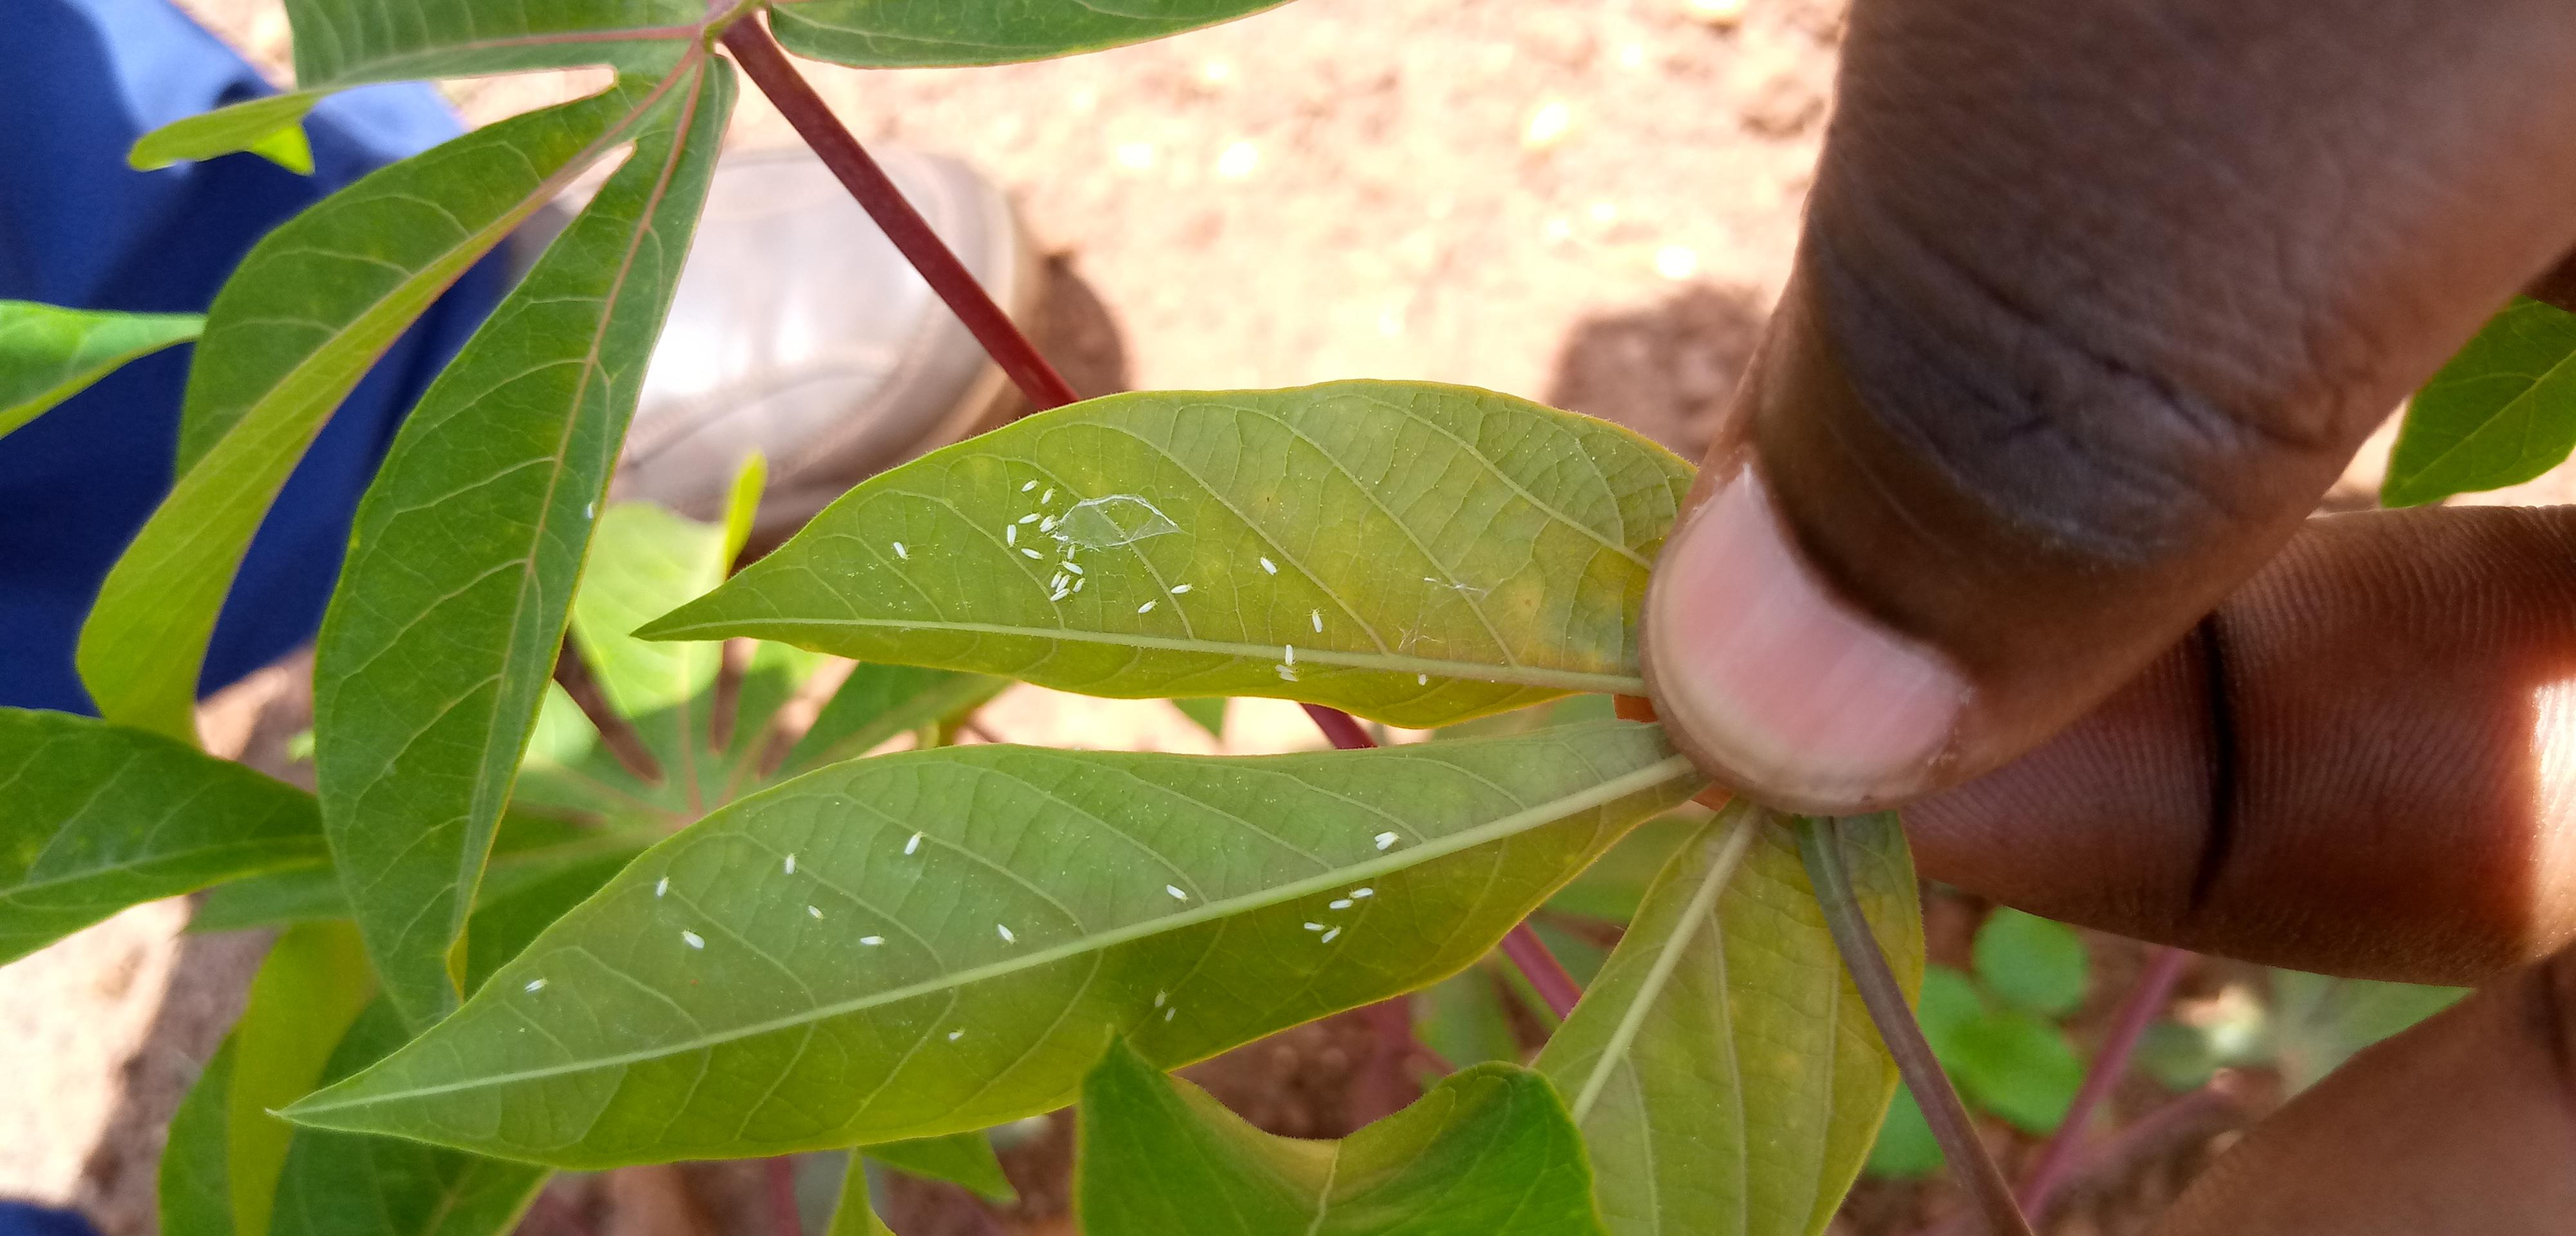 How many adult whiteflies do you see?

35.